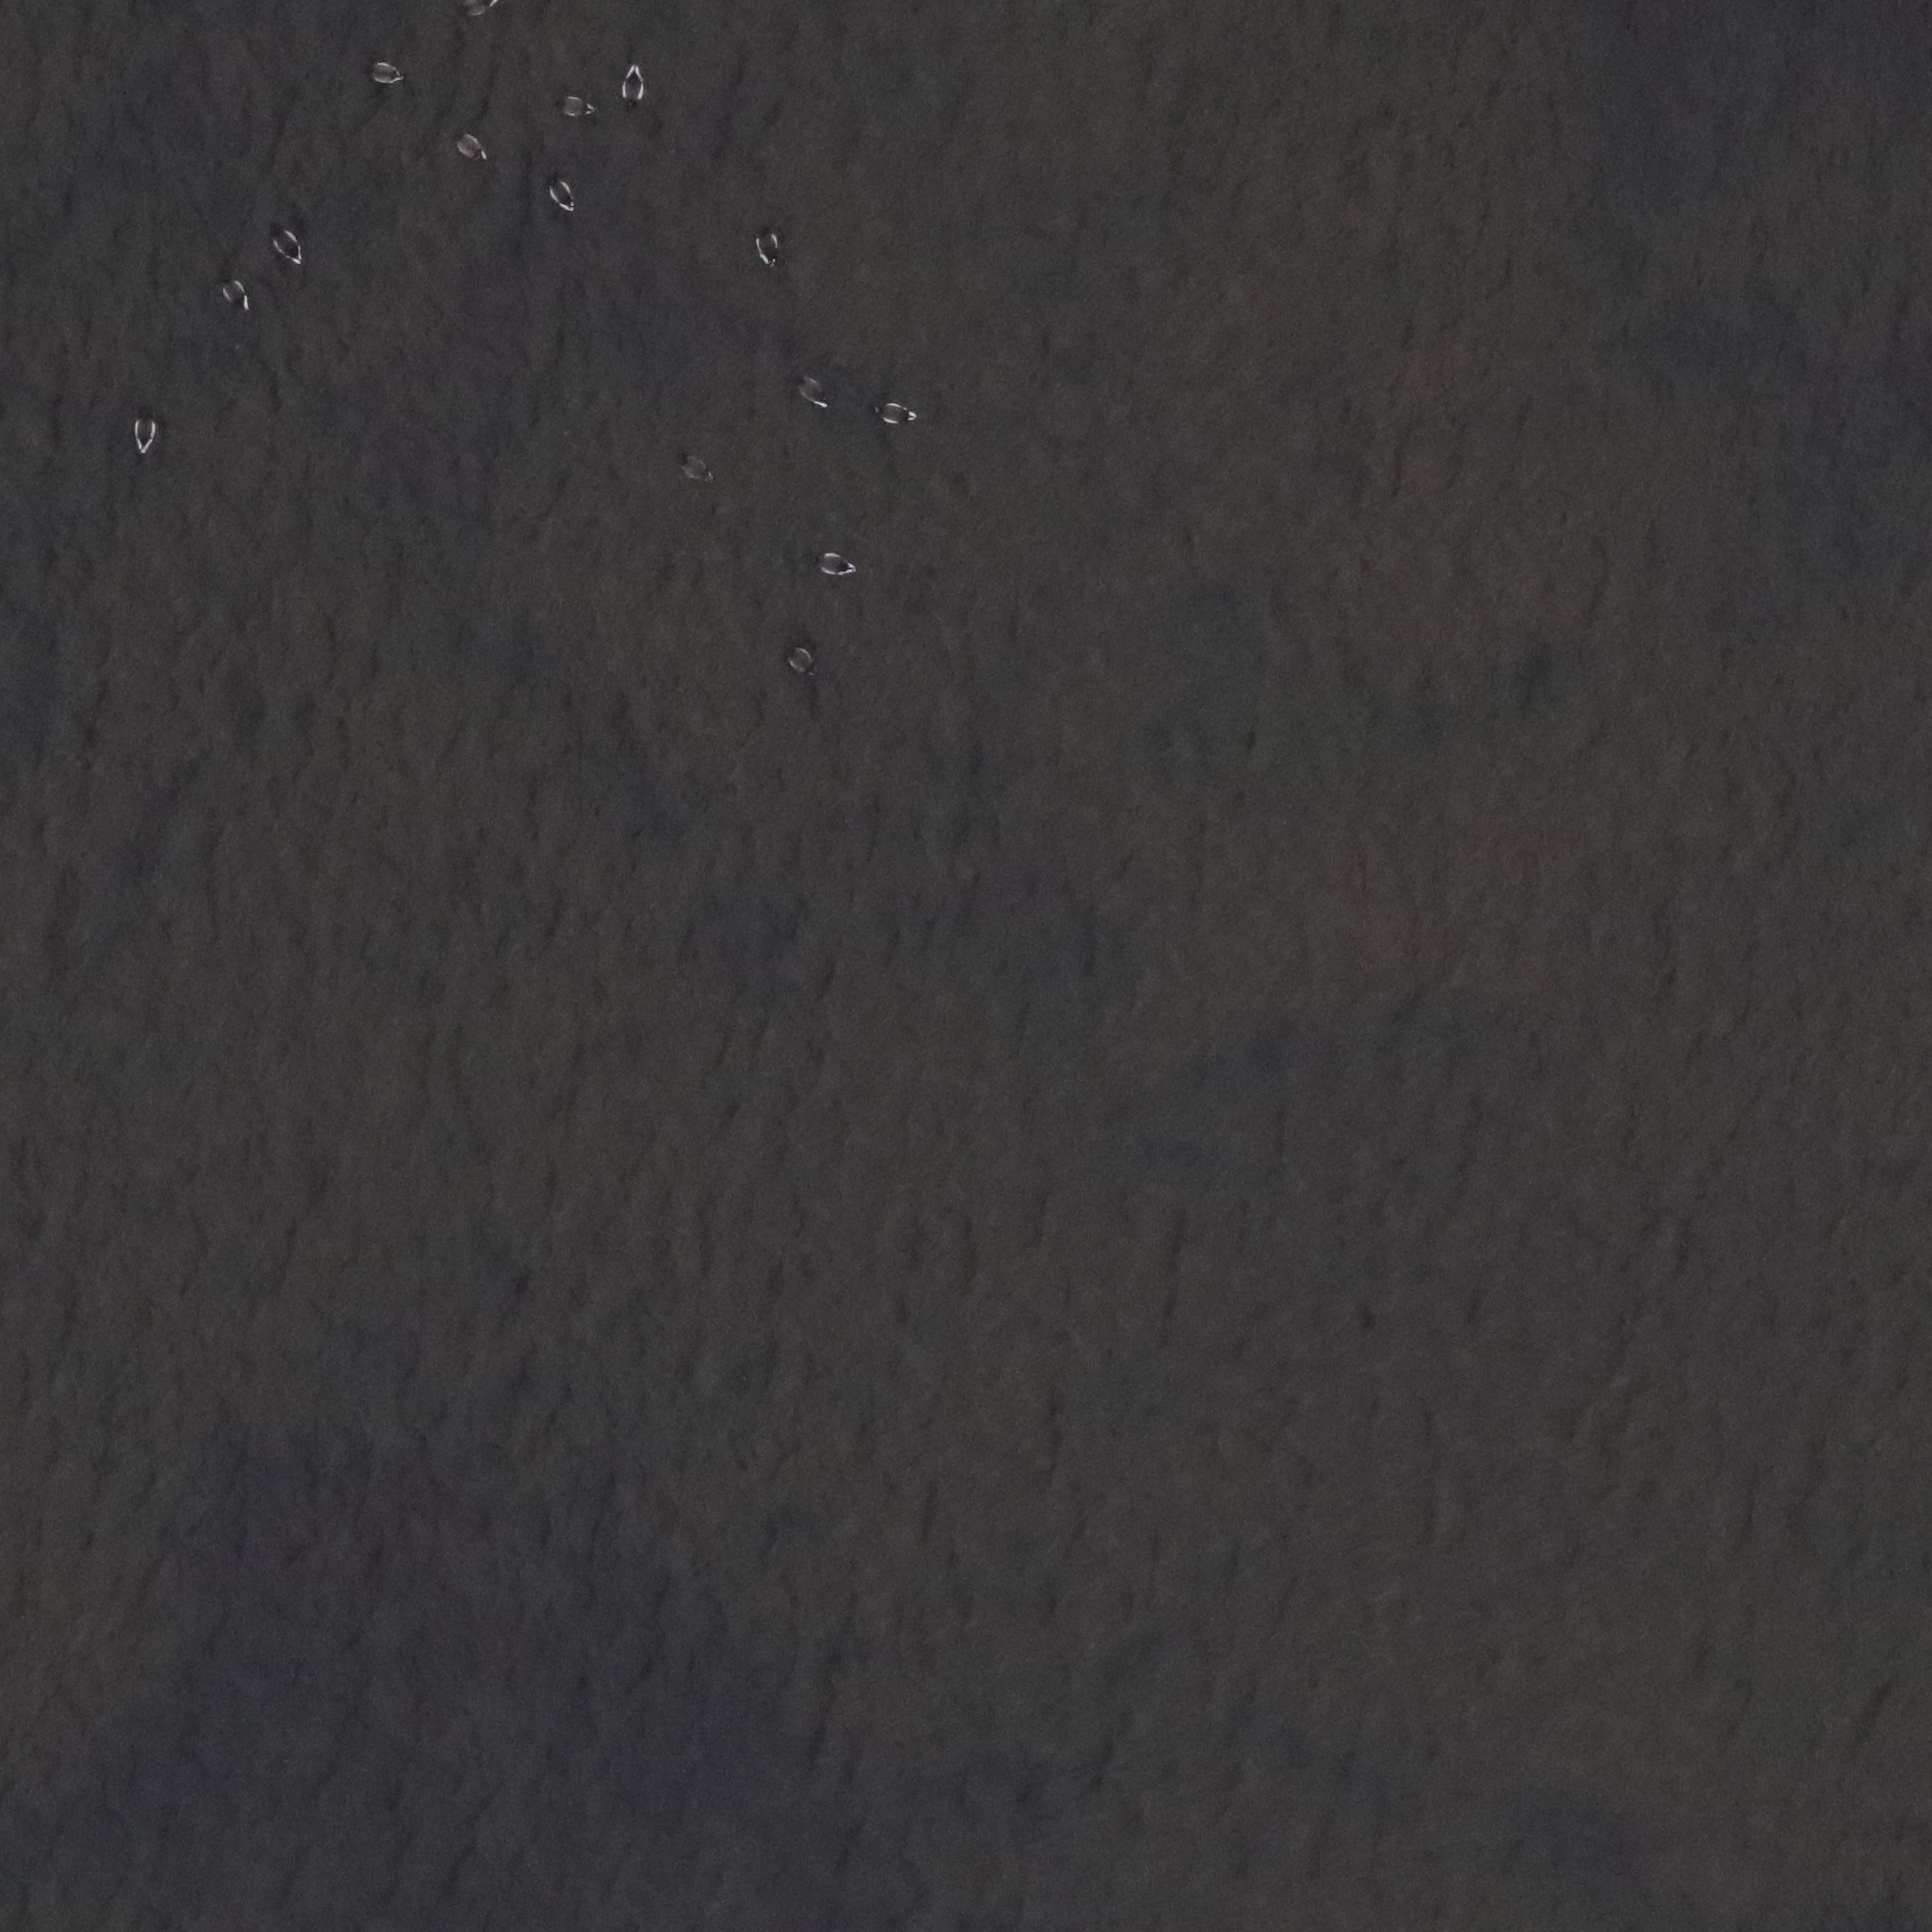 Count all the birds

15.